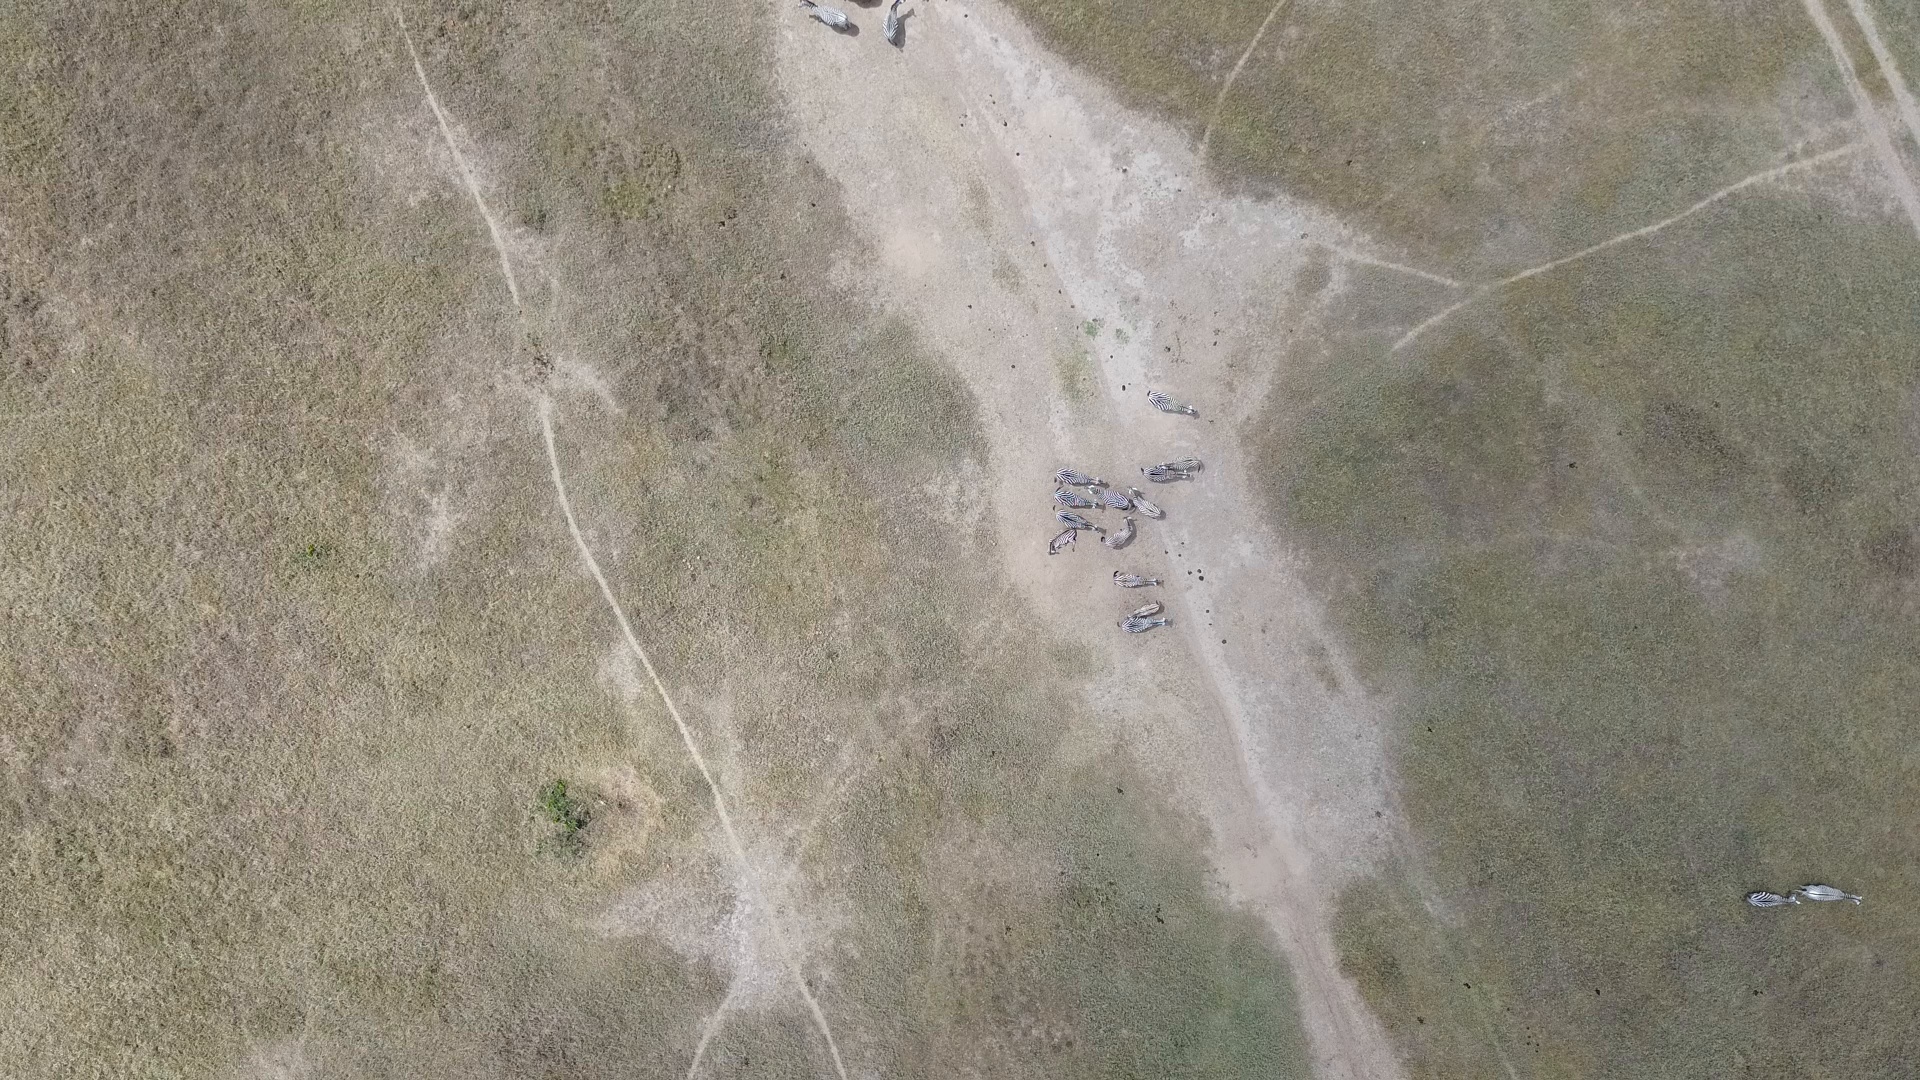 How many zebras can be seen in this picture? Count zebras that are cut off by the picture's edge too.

17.